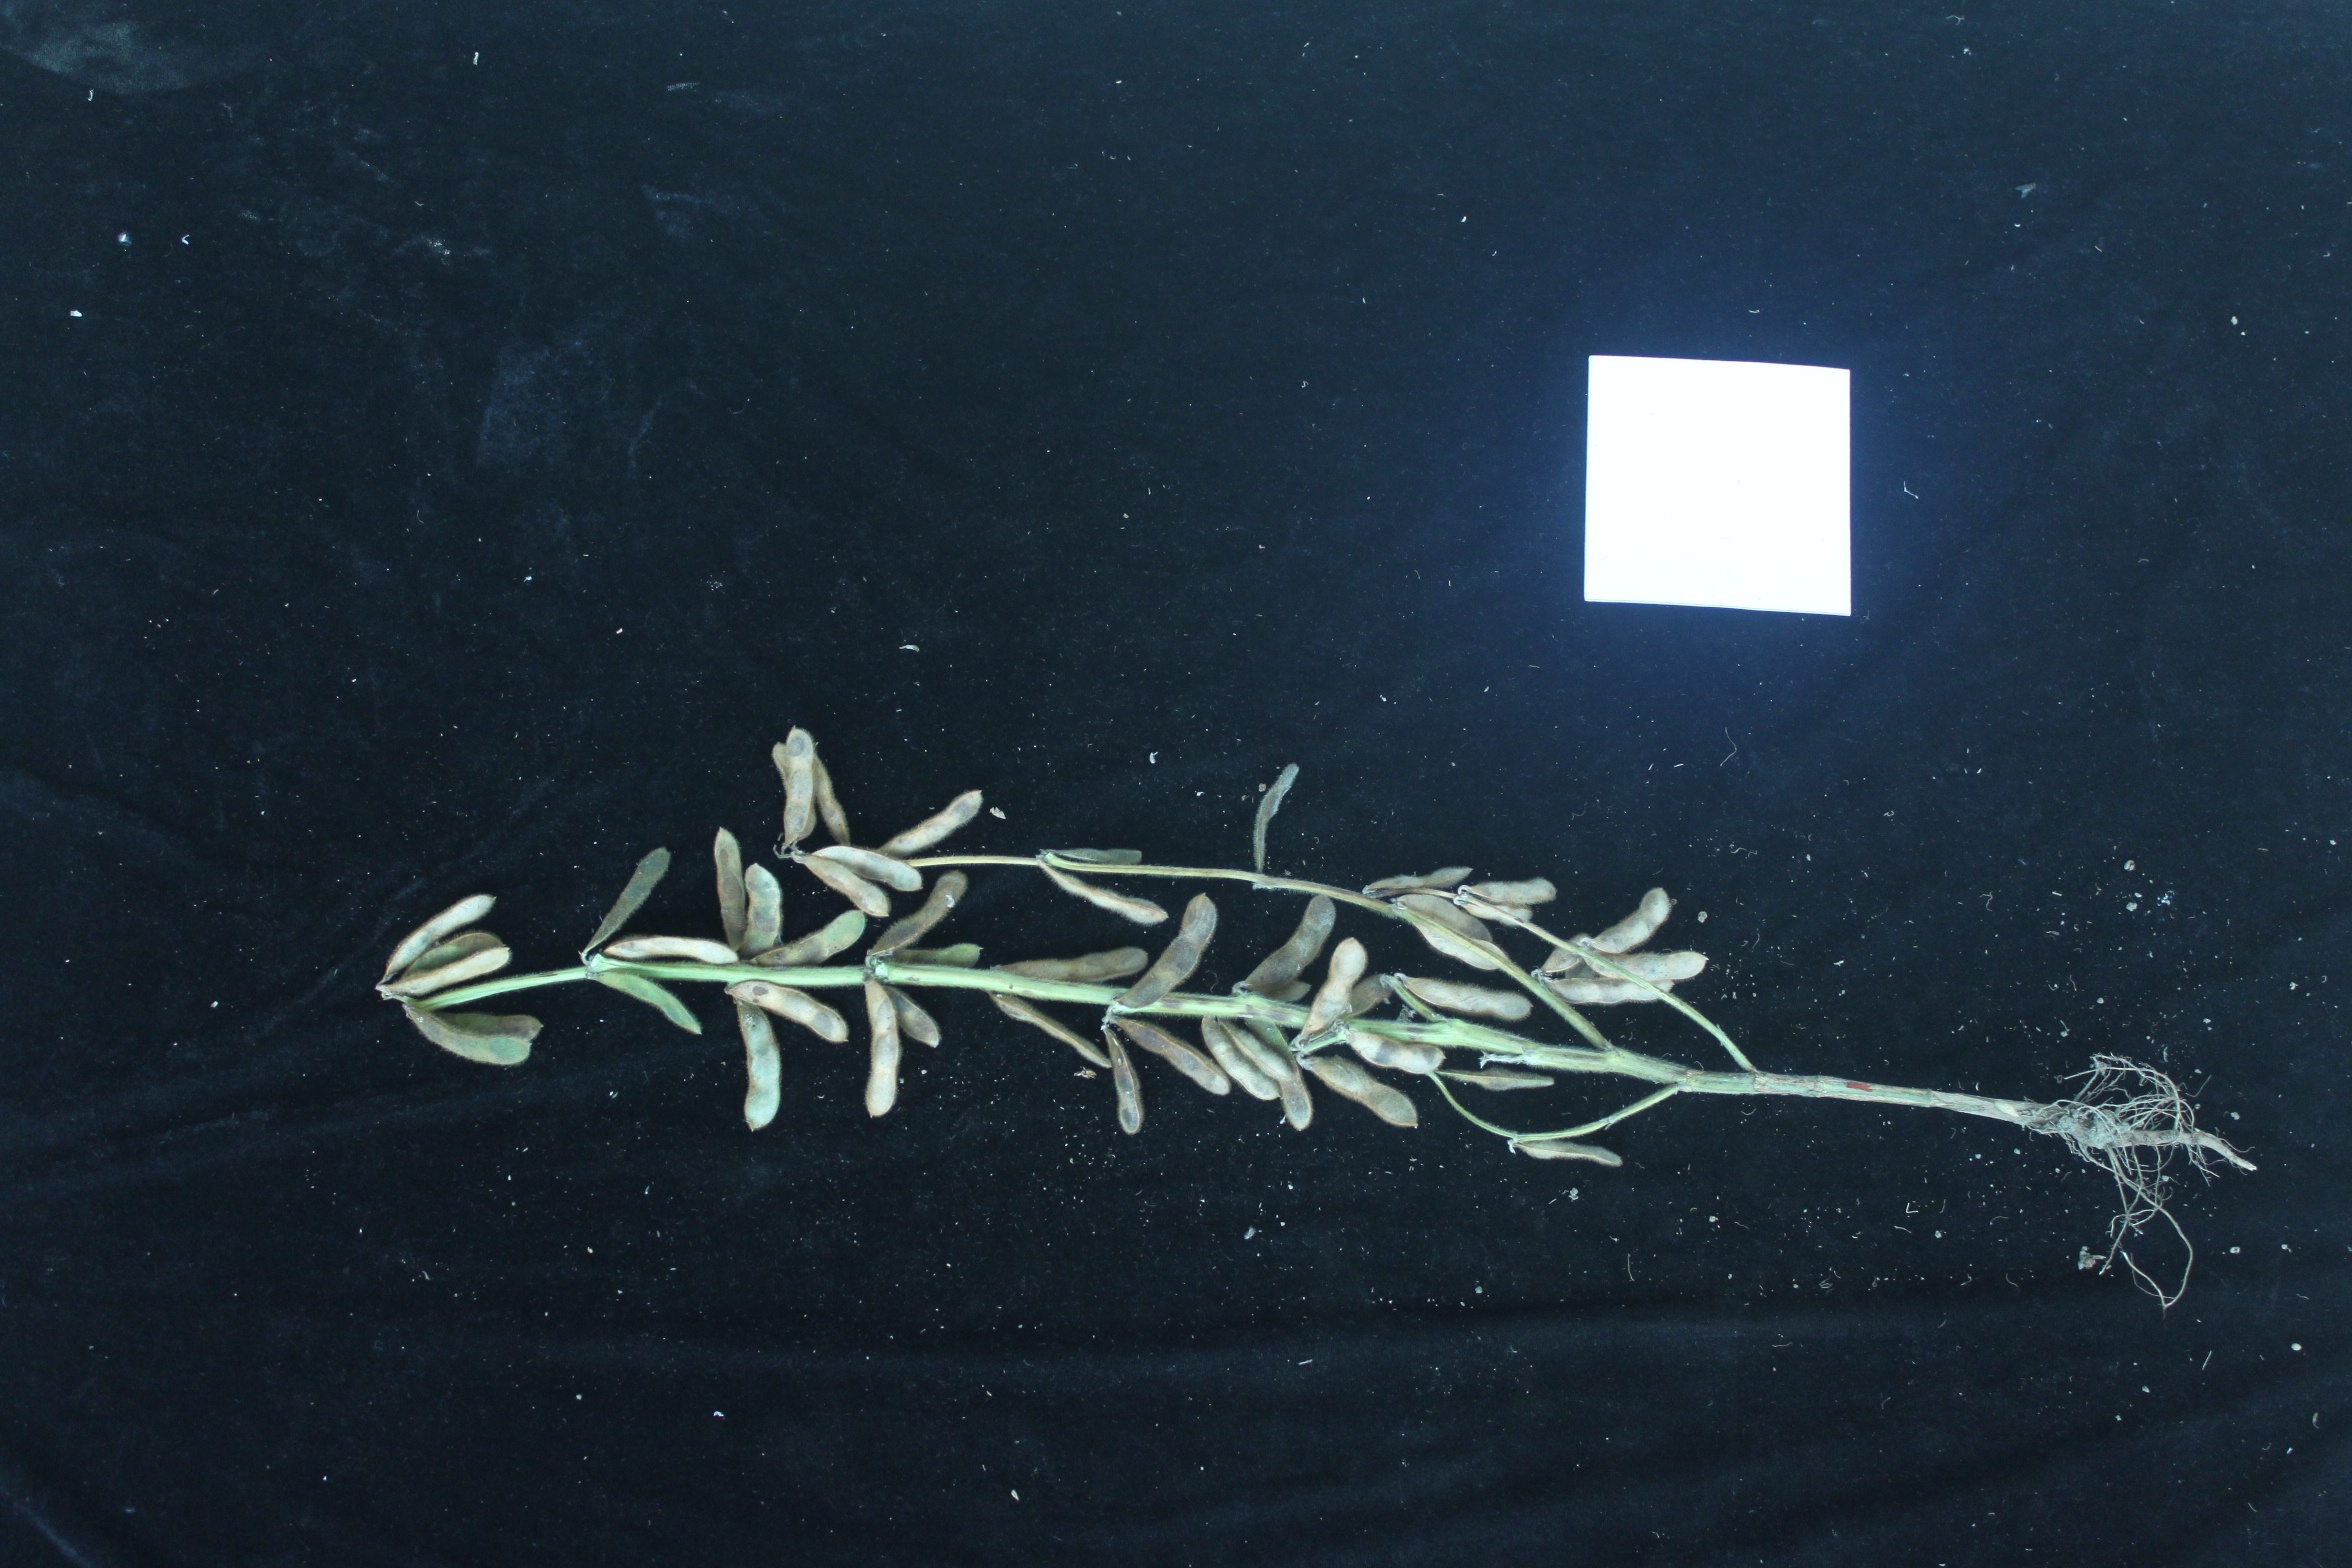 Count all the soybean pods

52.